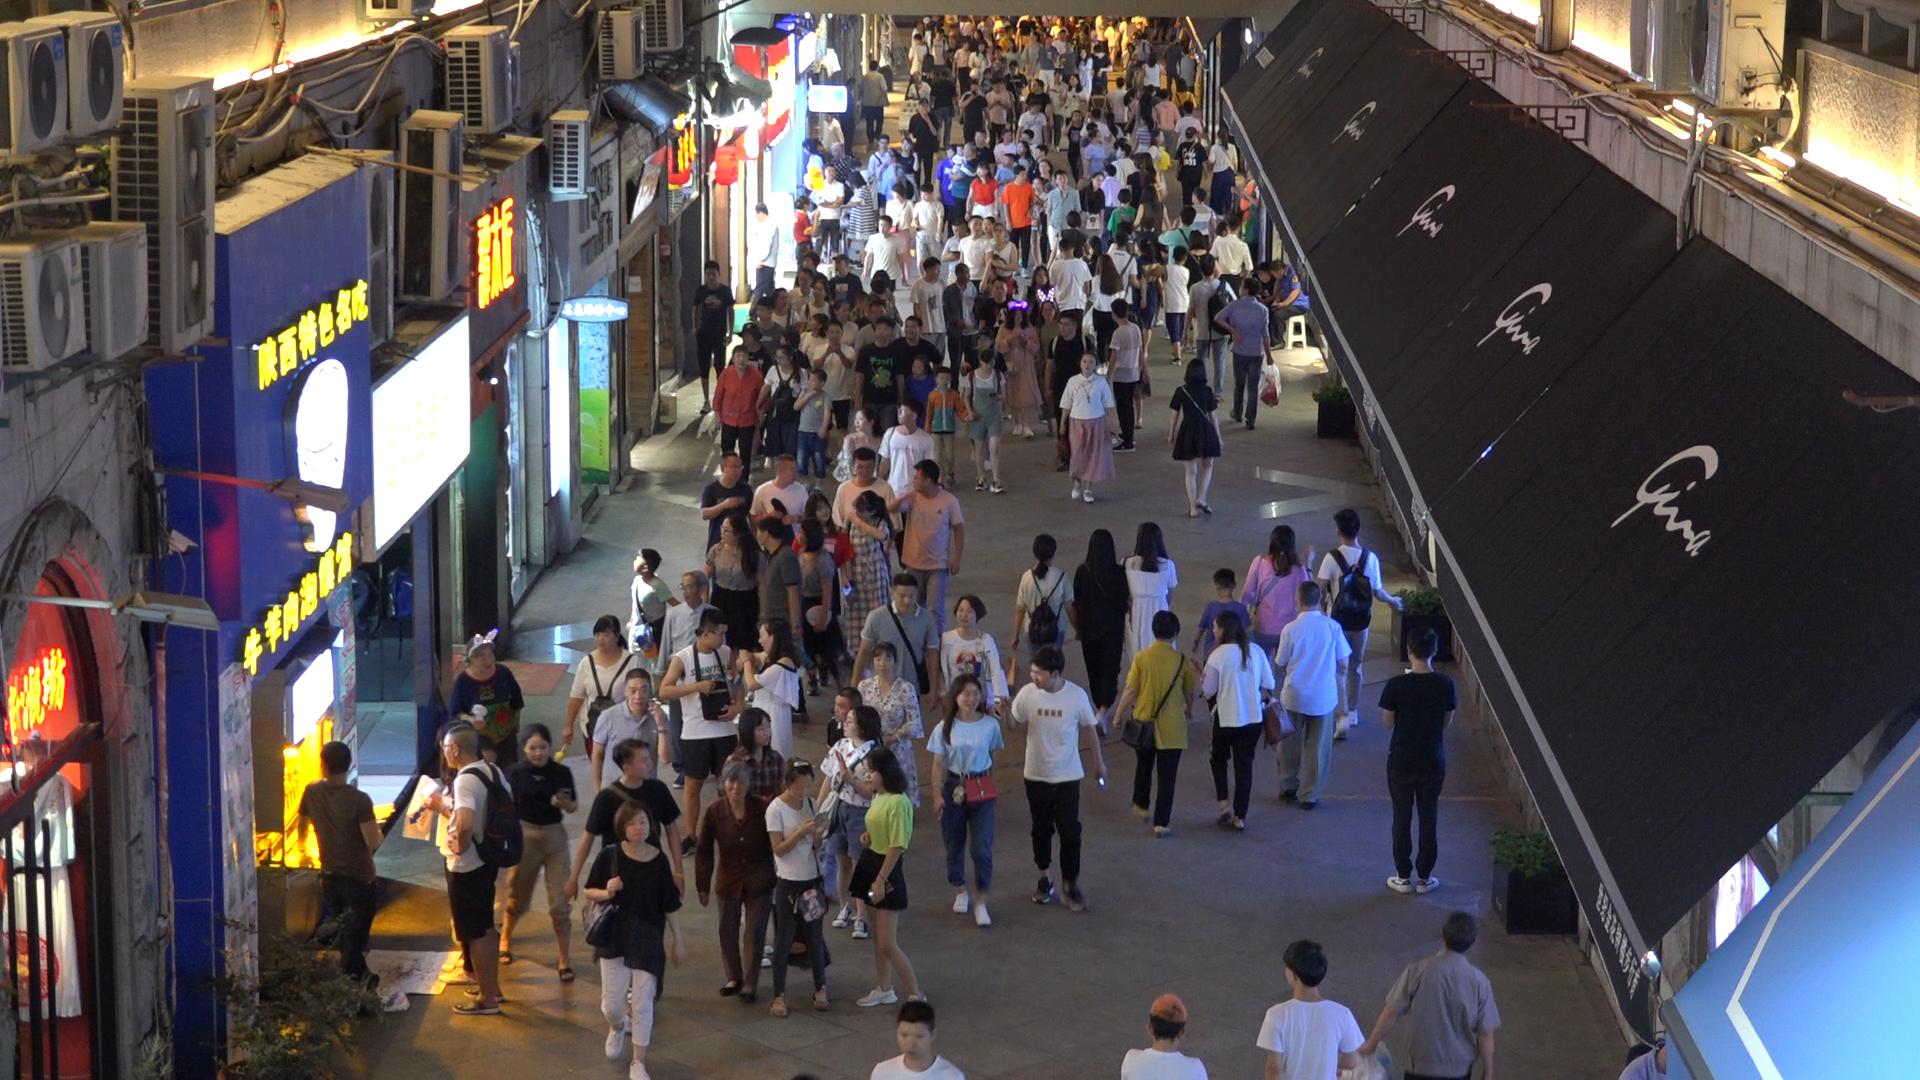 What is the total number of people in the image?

200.